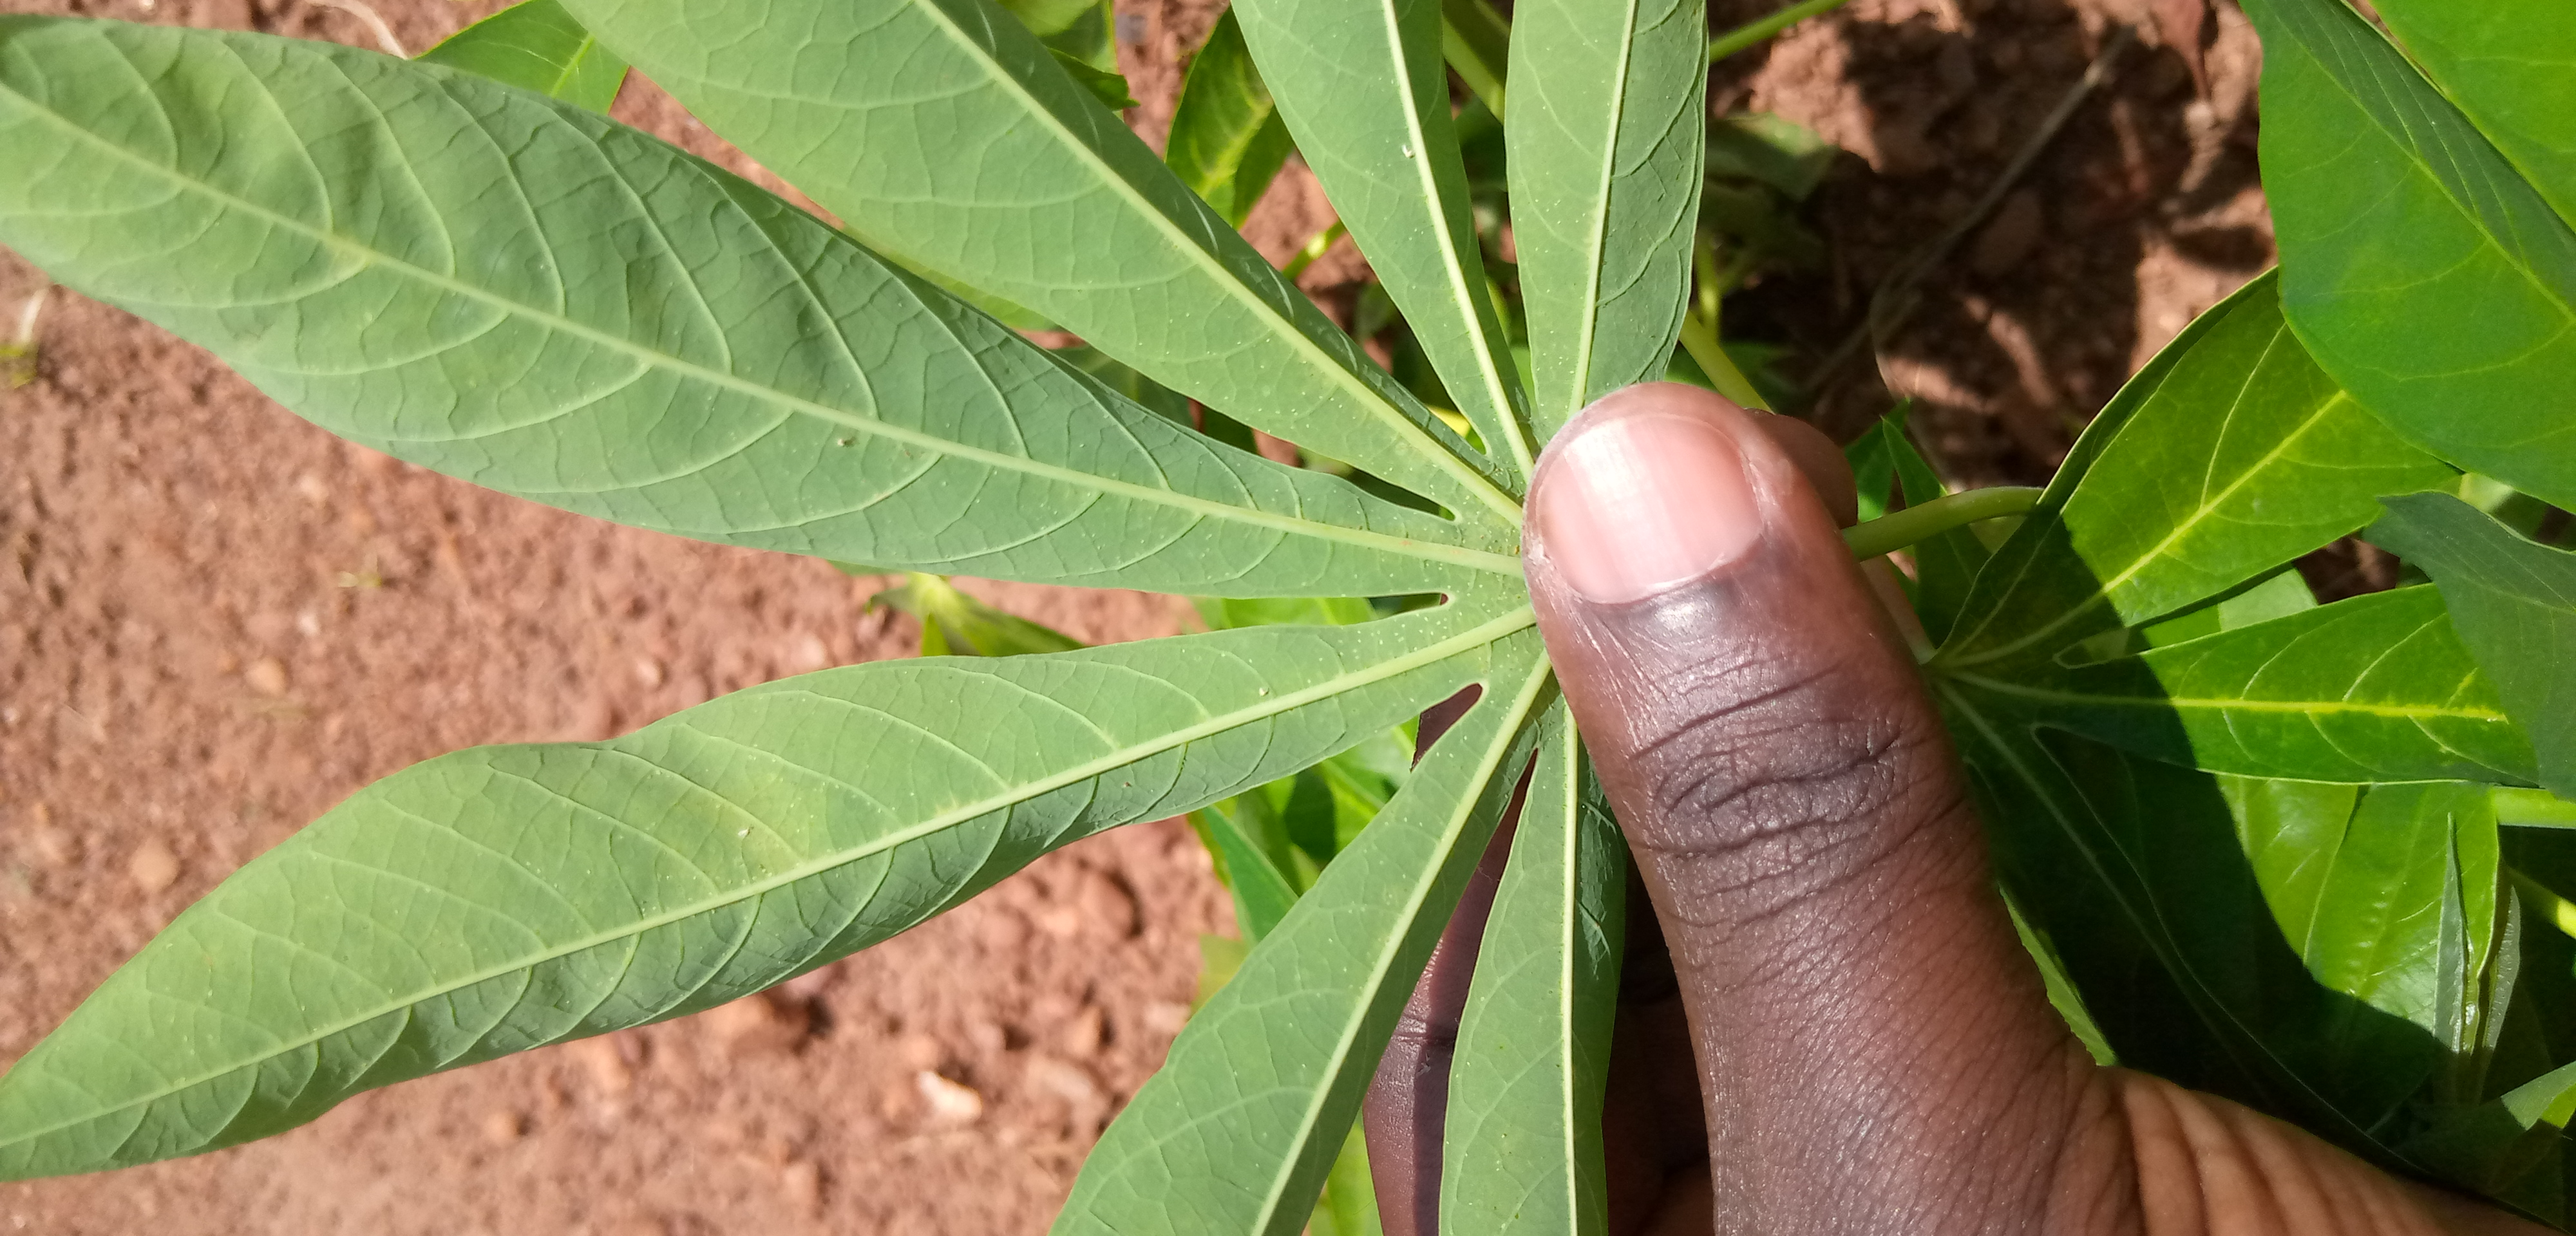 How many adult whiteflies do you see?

4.